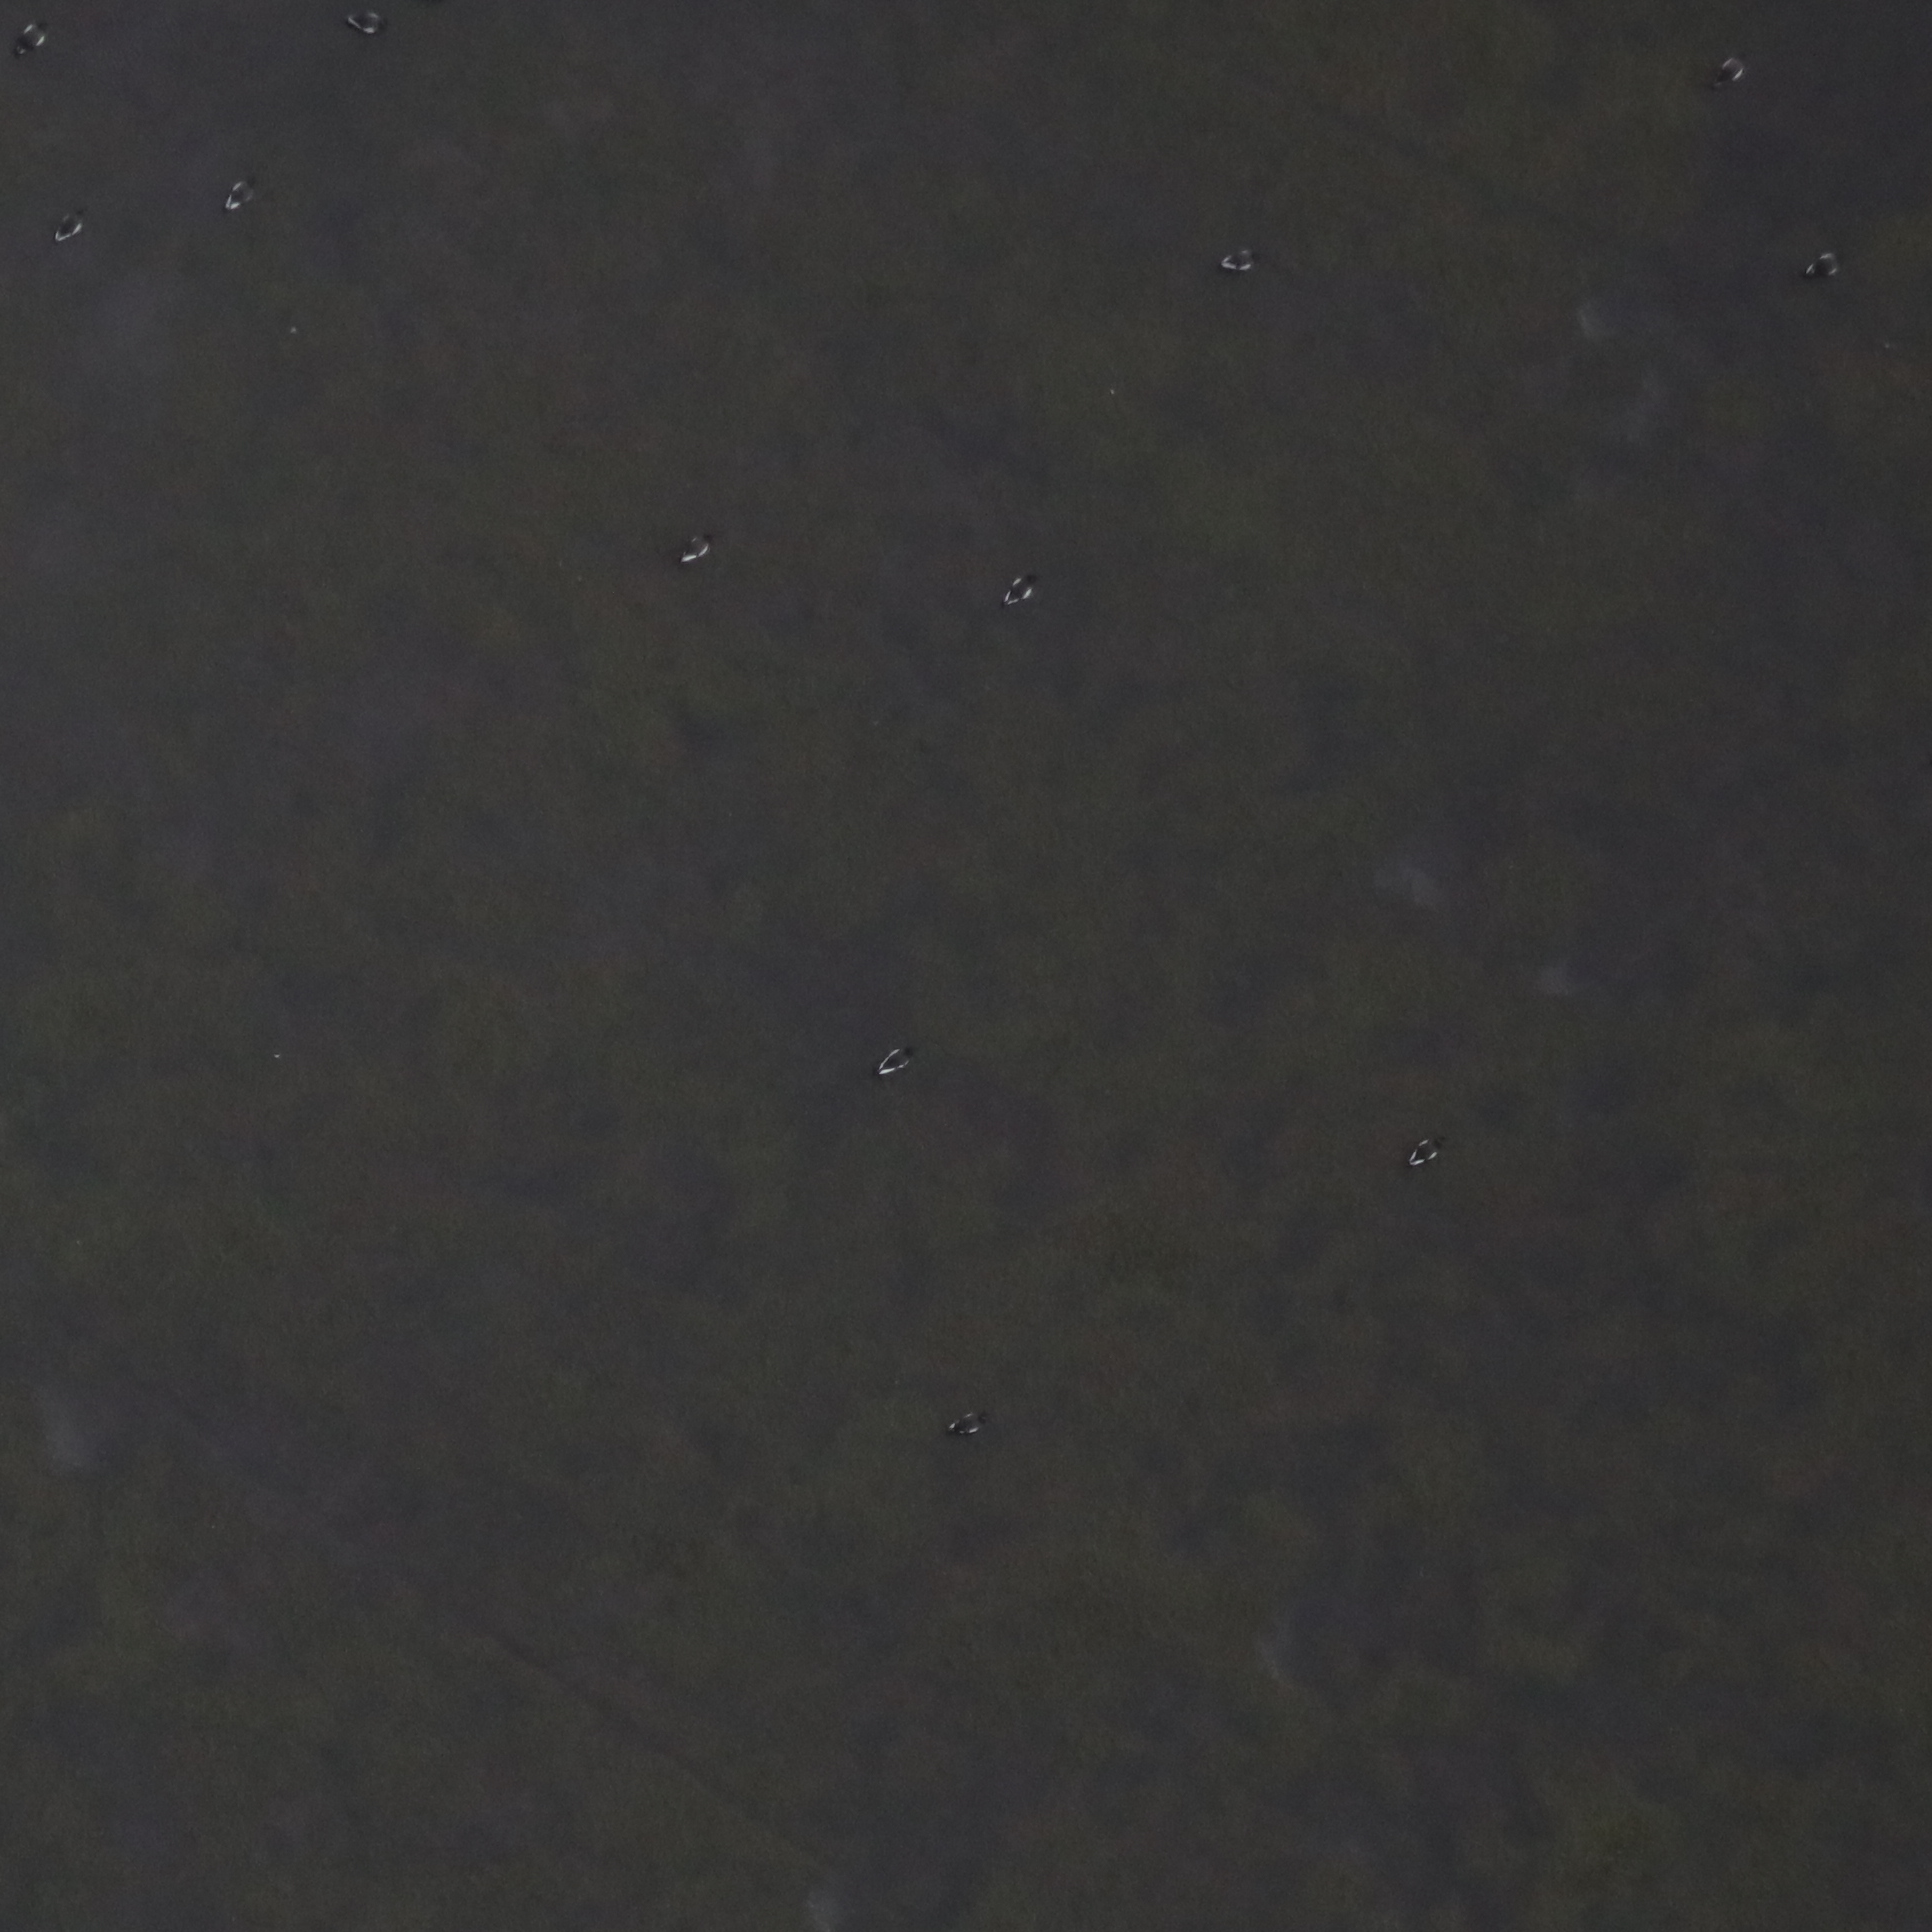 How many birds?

12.